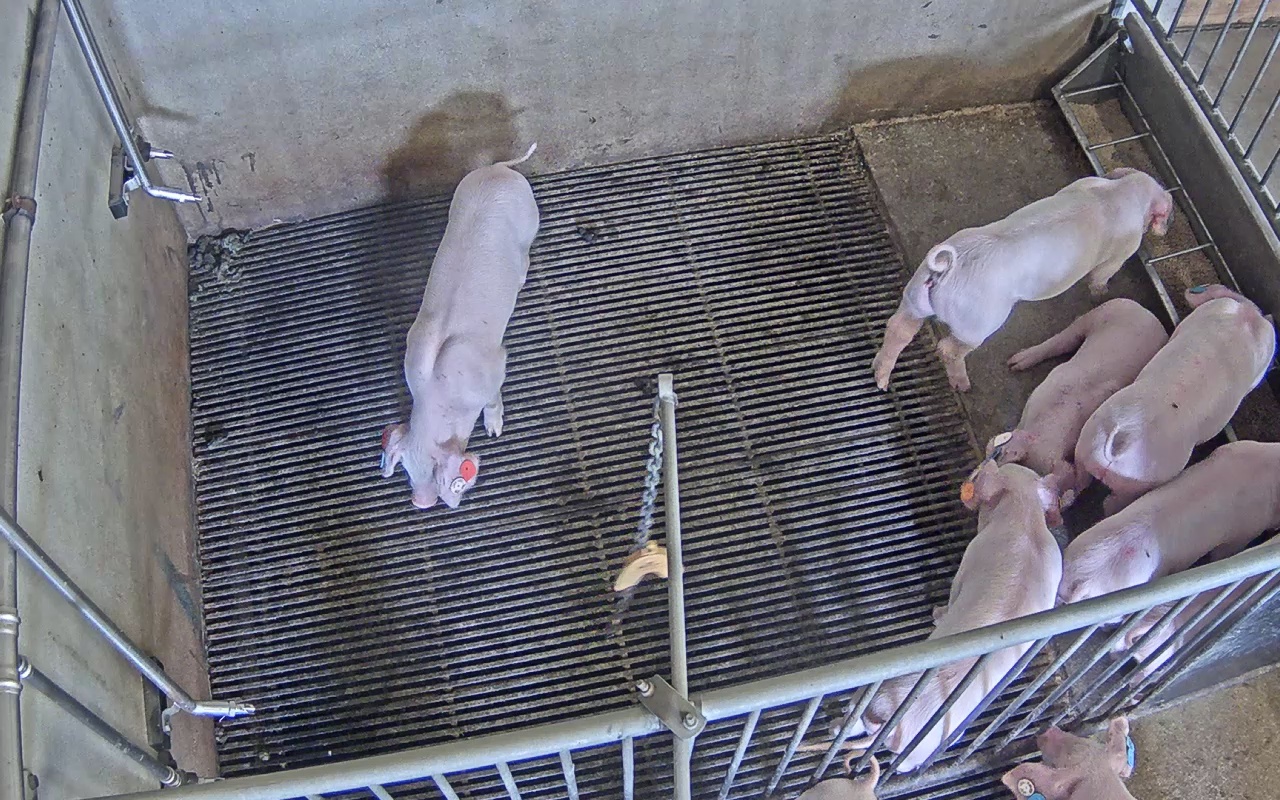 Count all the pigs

9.